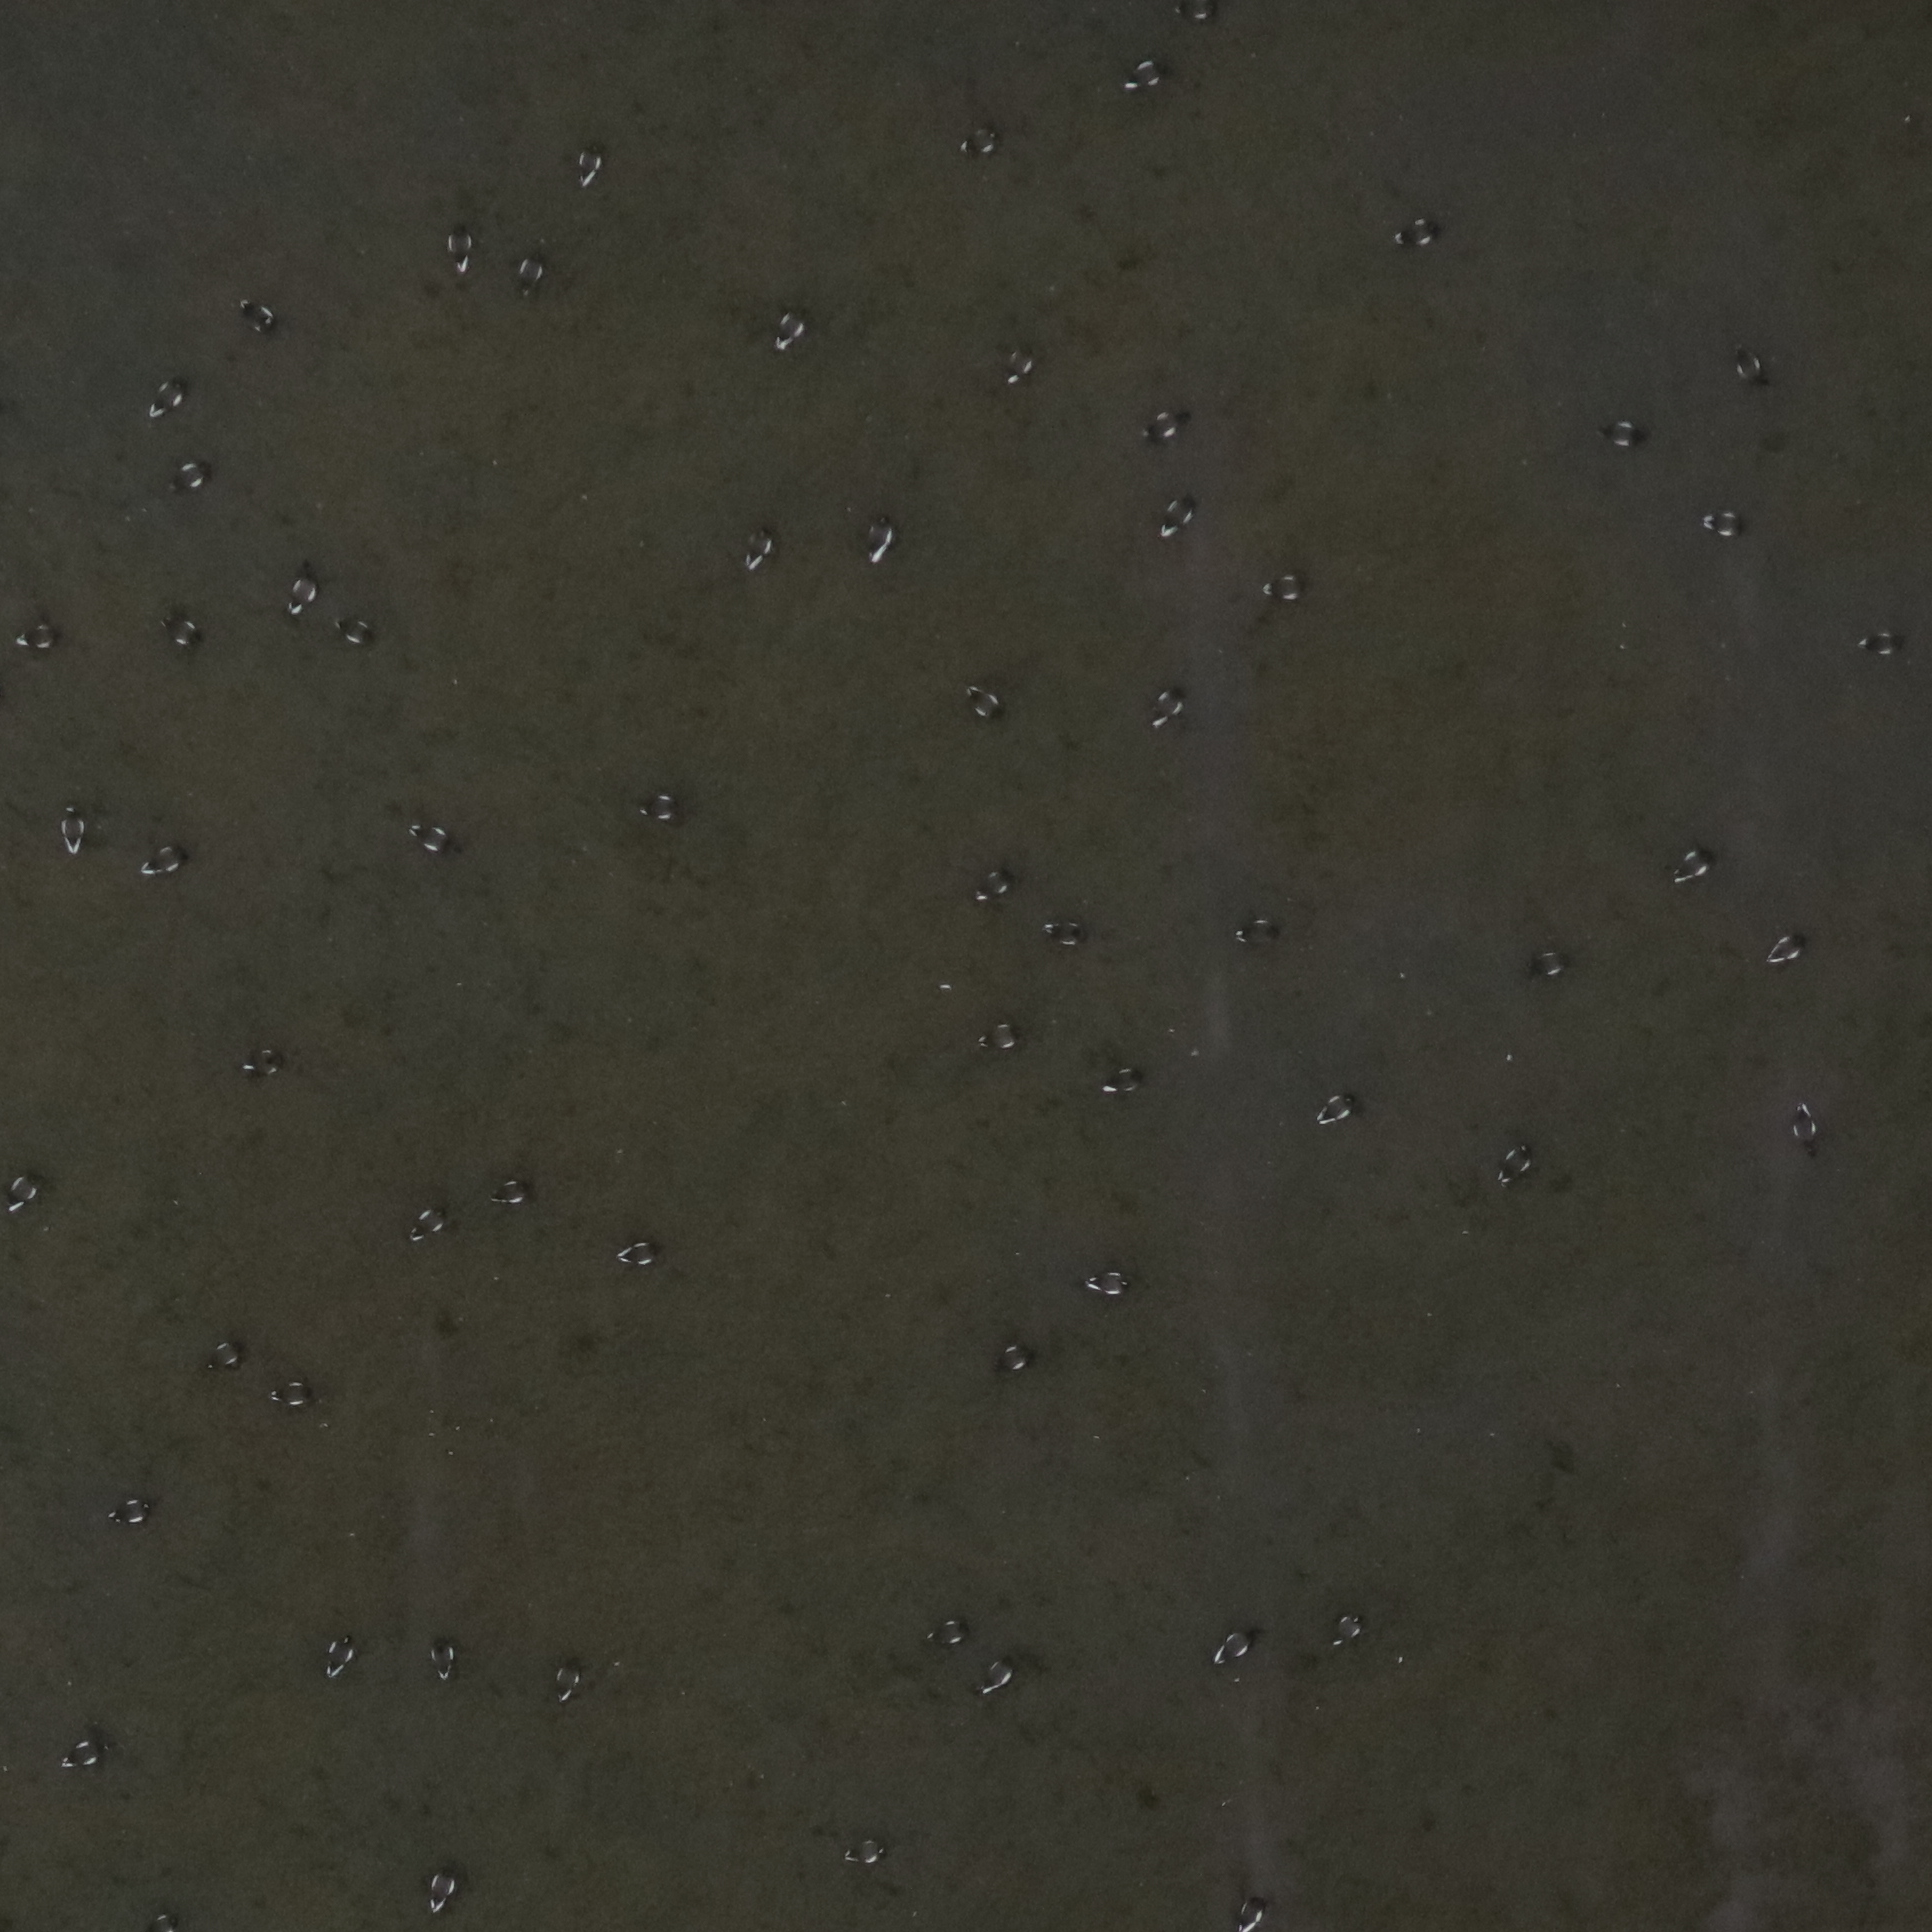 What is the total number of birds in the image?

64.